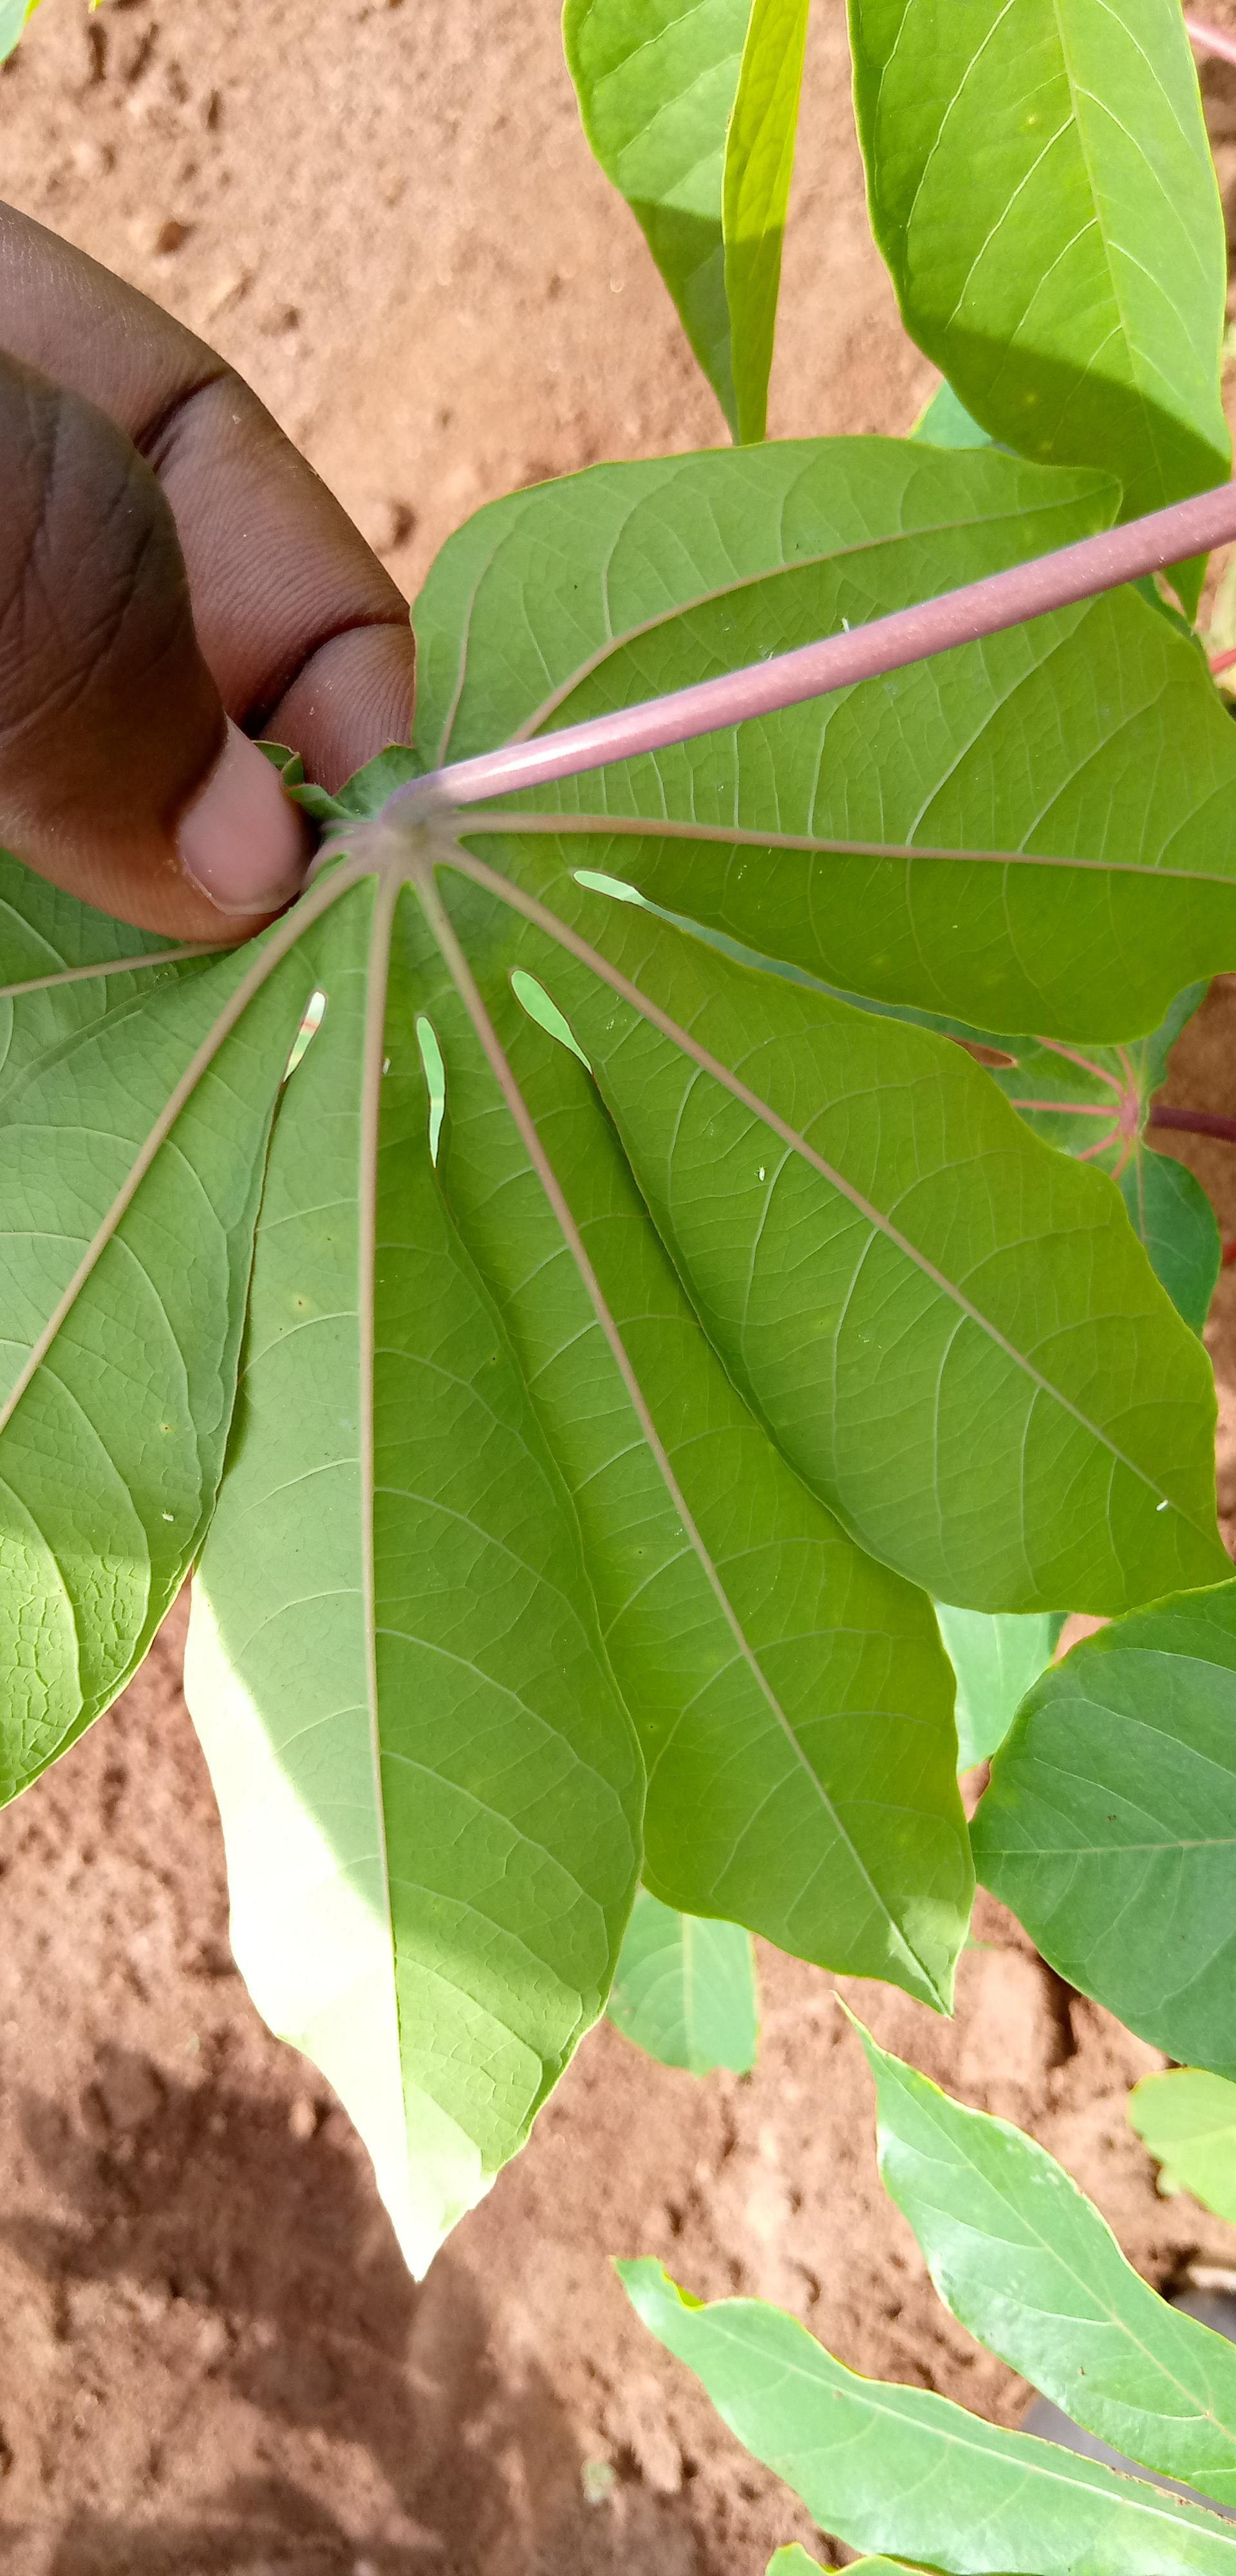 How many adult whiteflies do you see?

5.